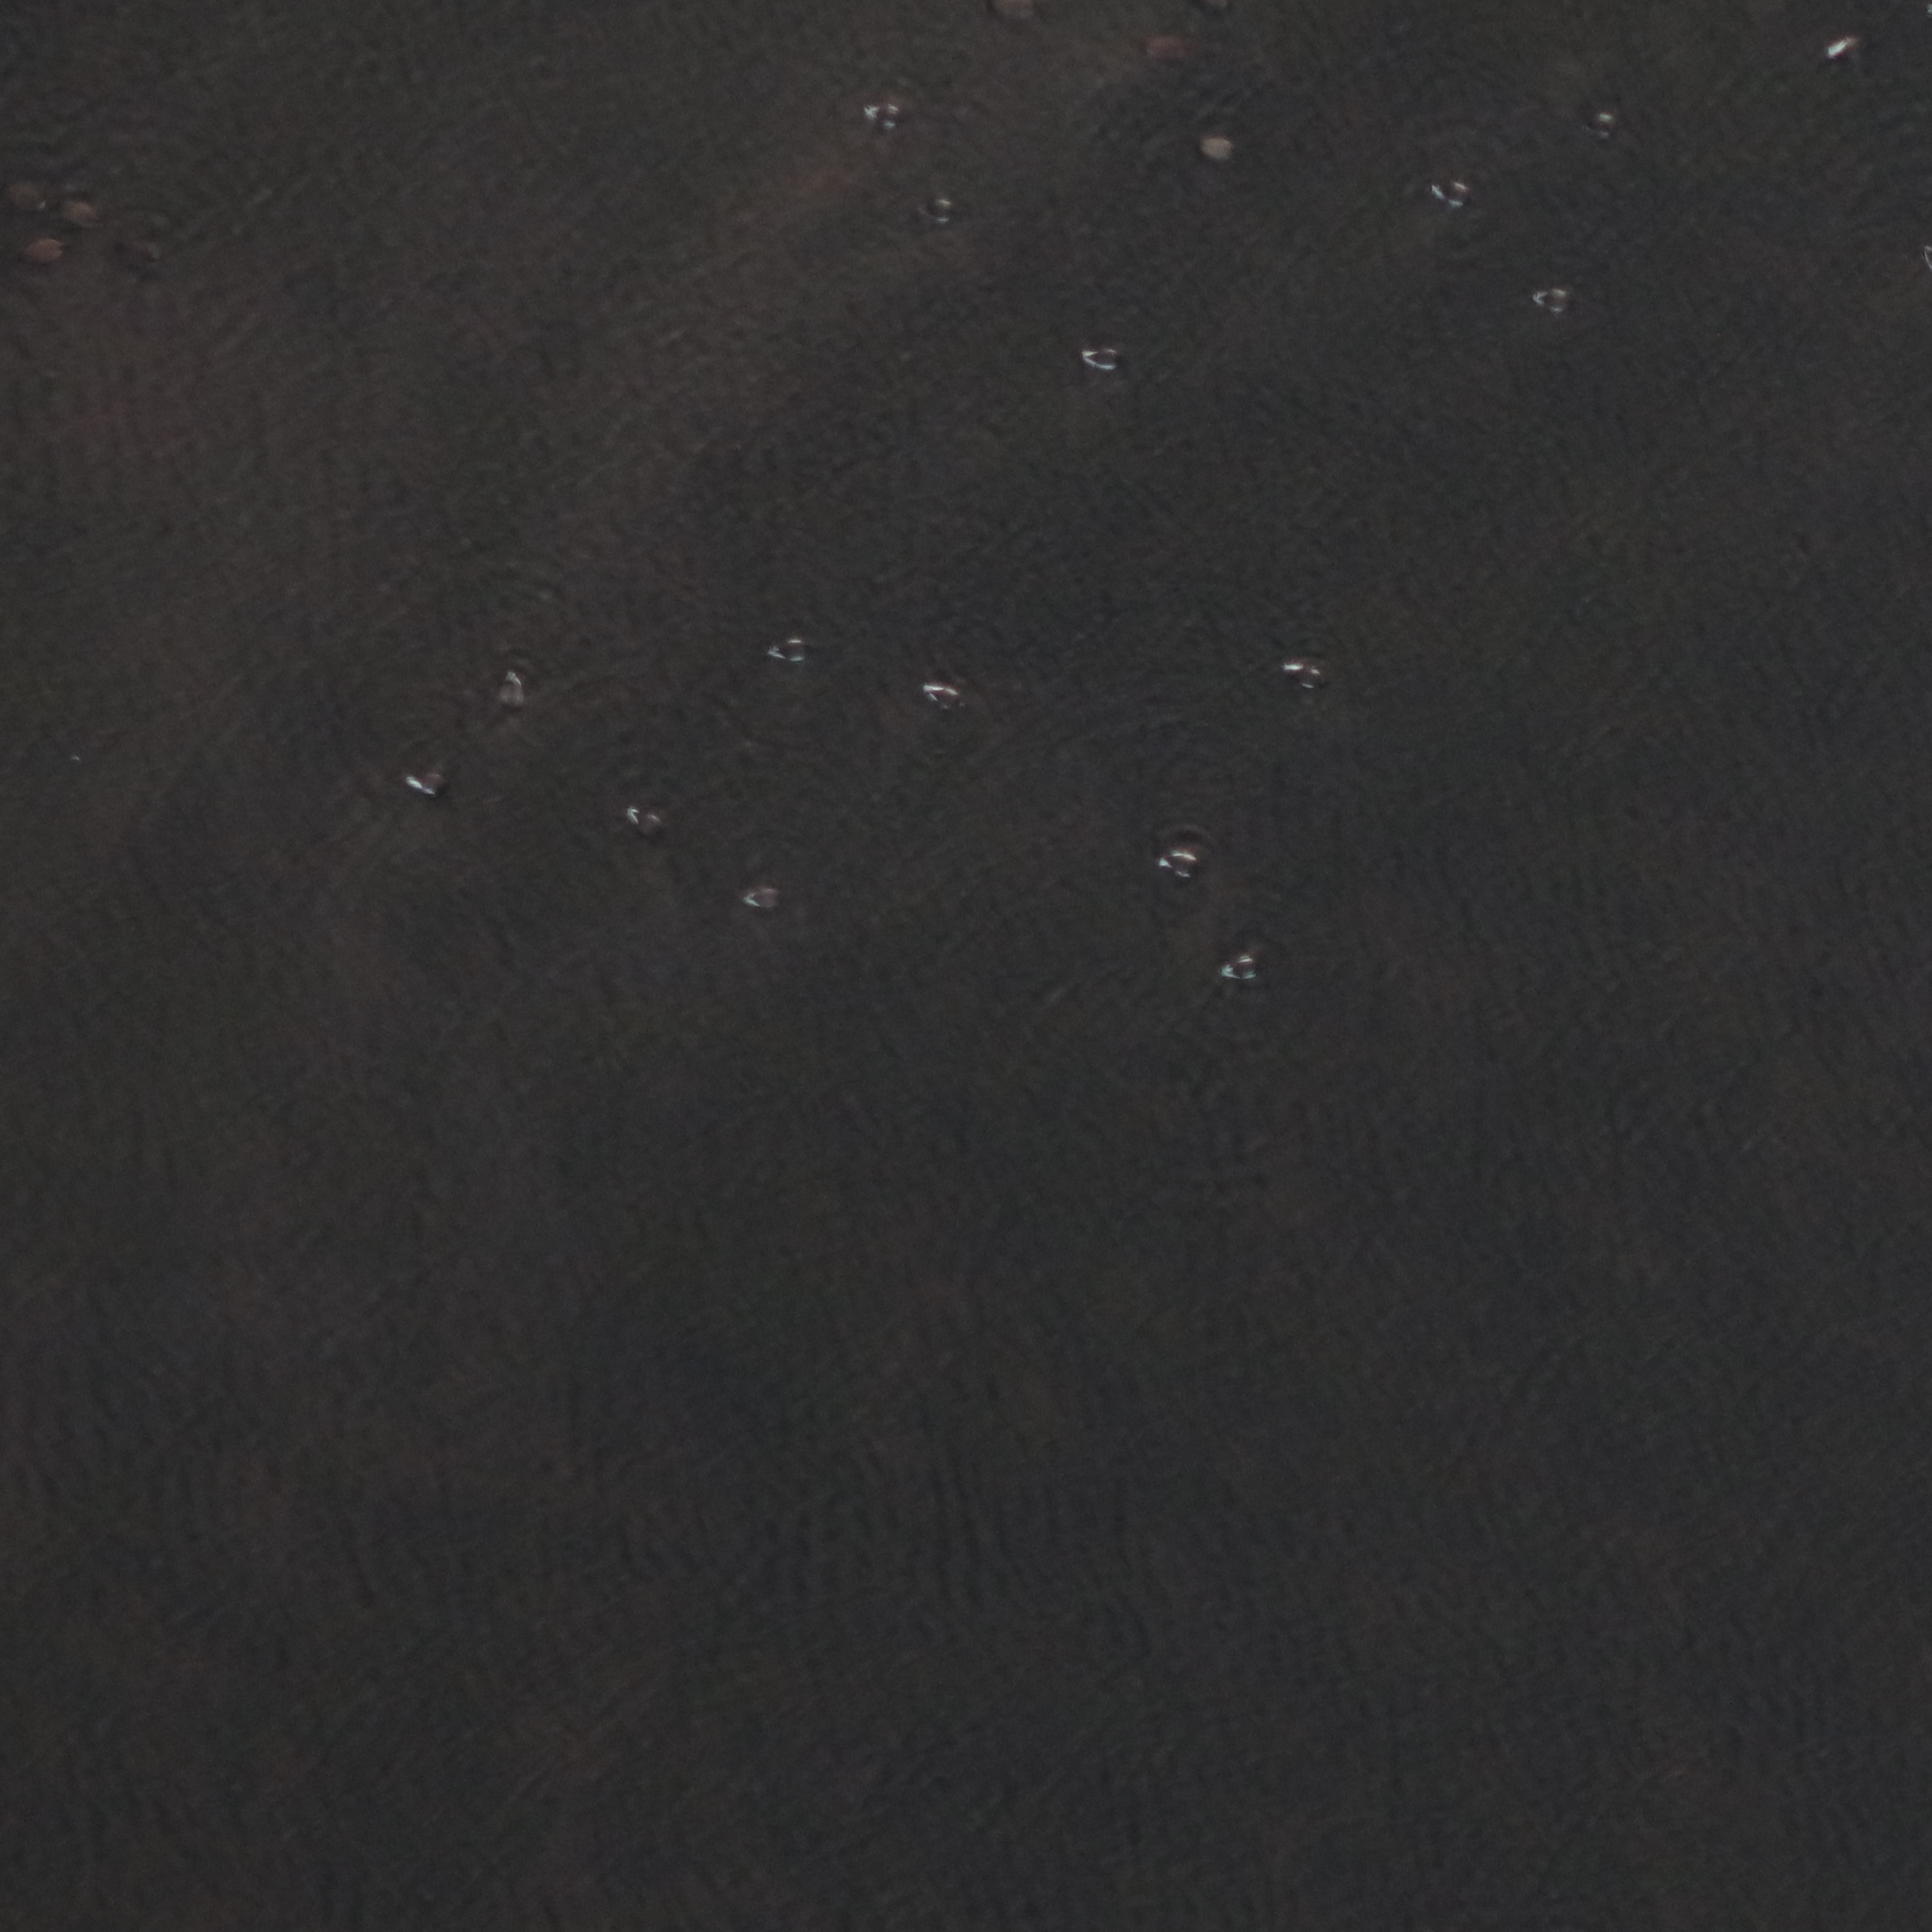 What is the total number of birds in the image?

22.